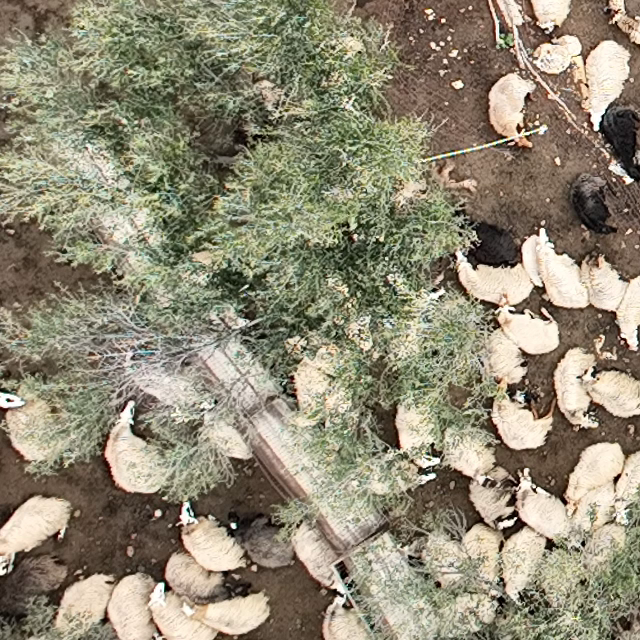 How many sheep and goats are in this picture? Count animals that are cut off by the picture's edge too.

47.